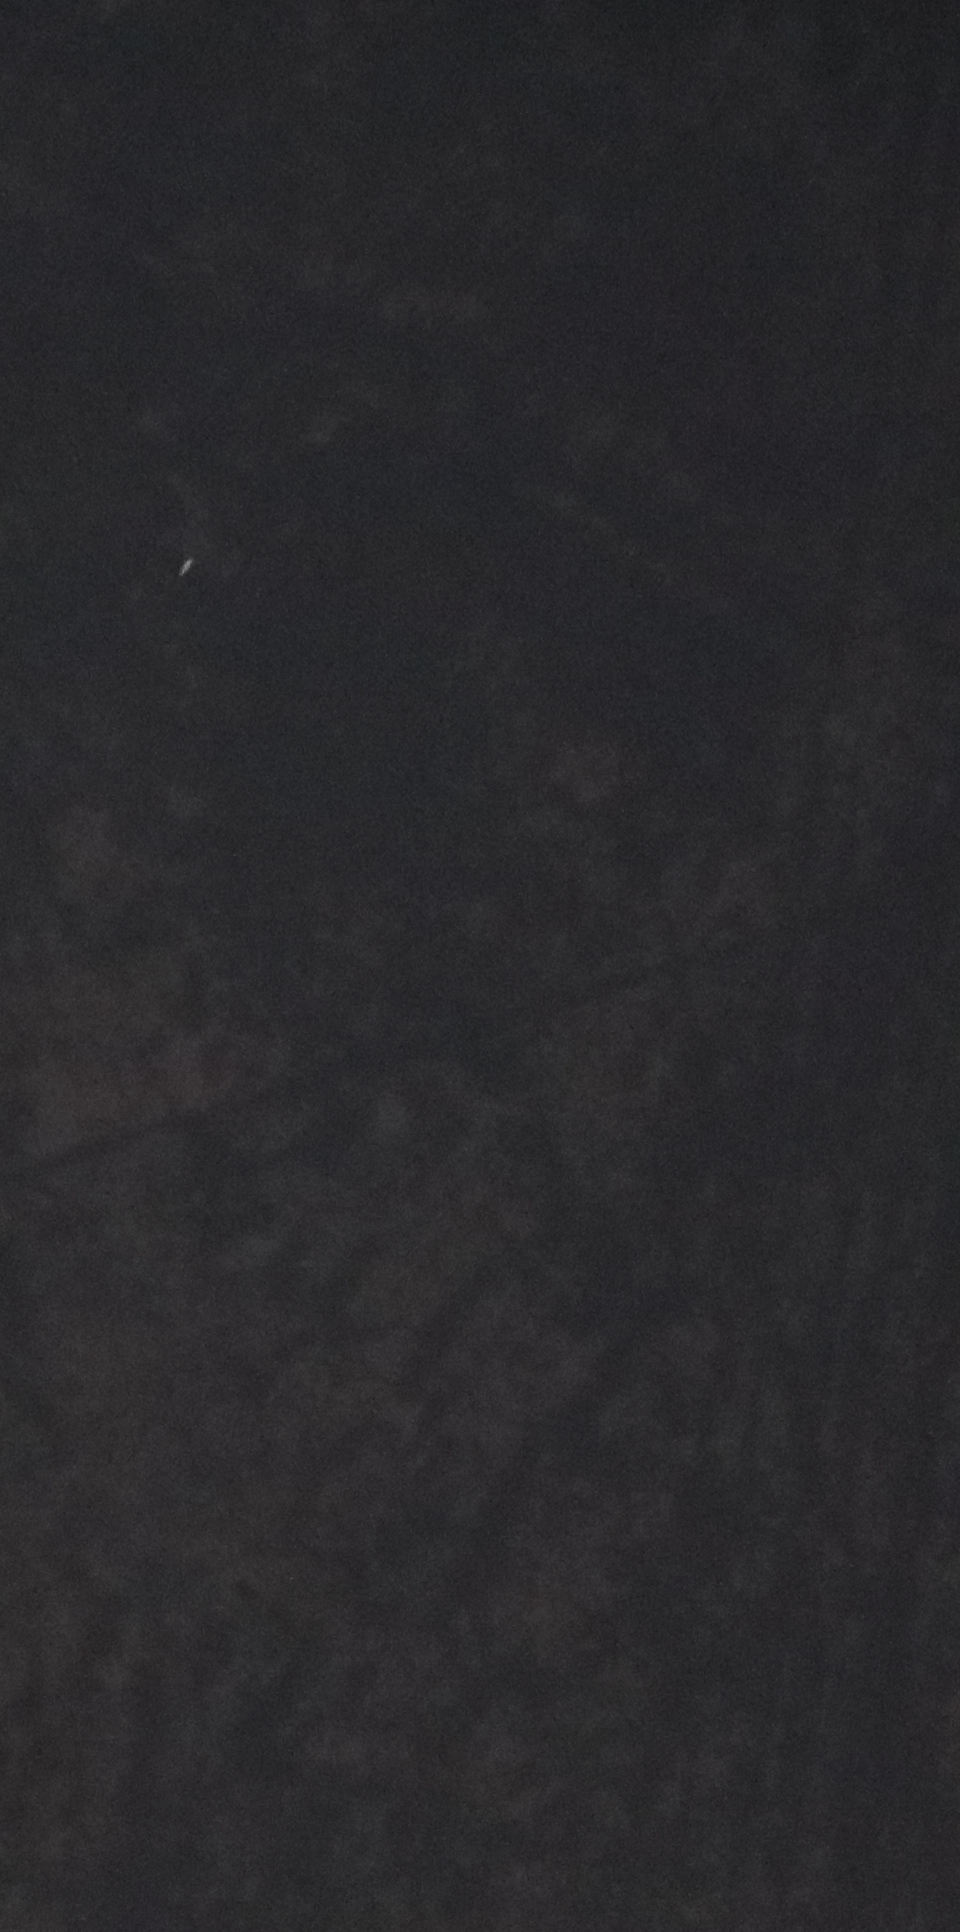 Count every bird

1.